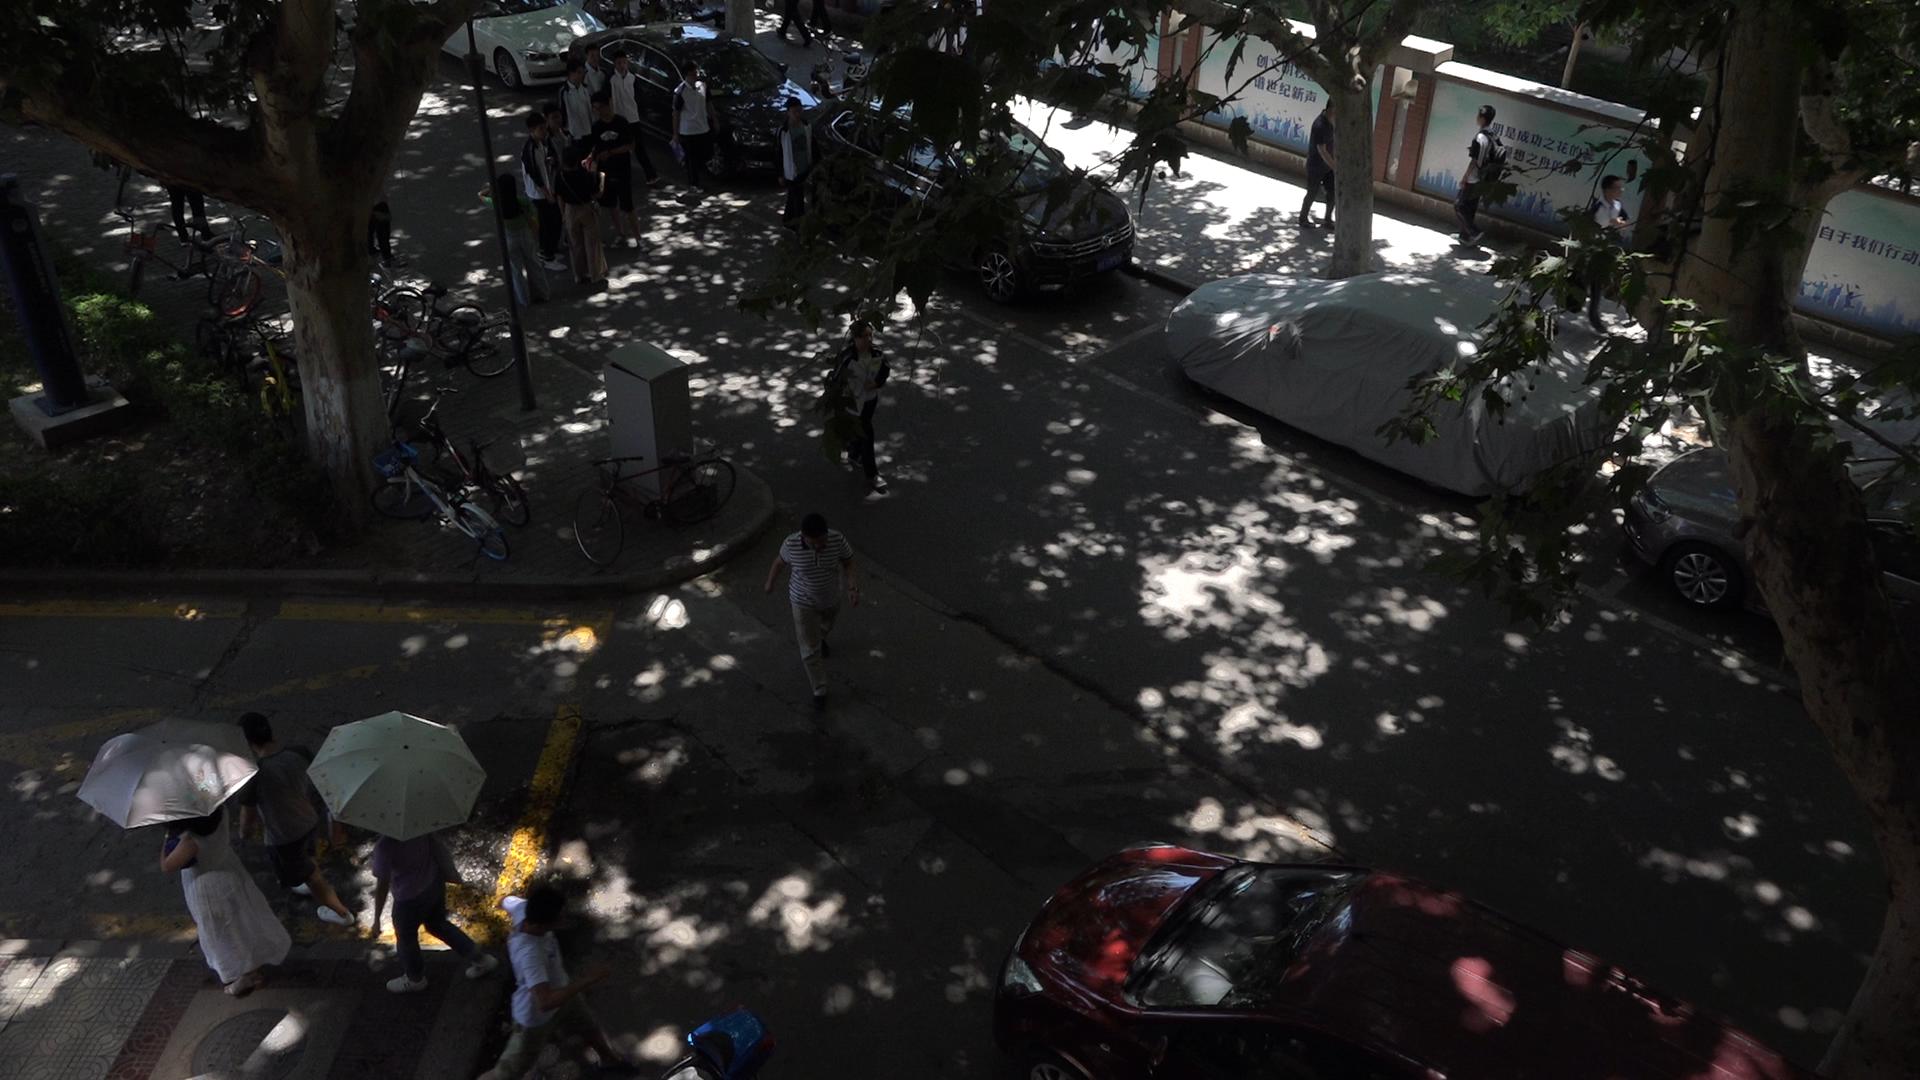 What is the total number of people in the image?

18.